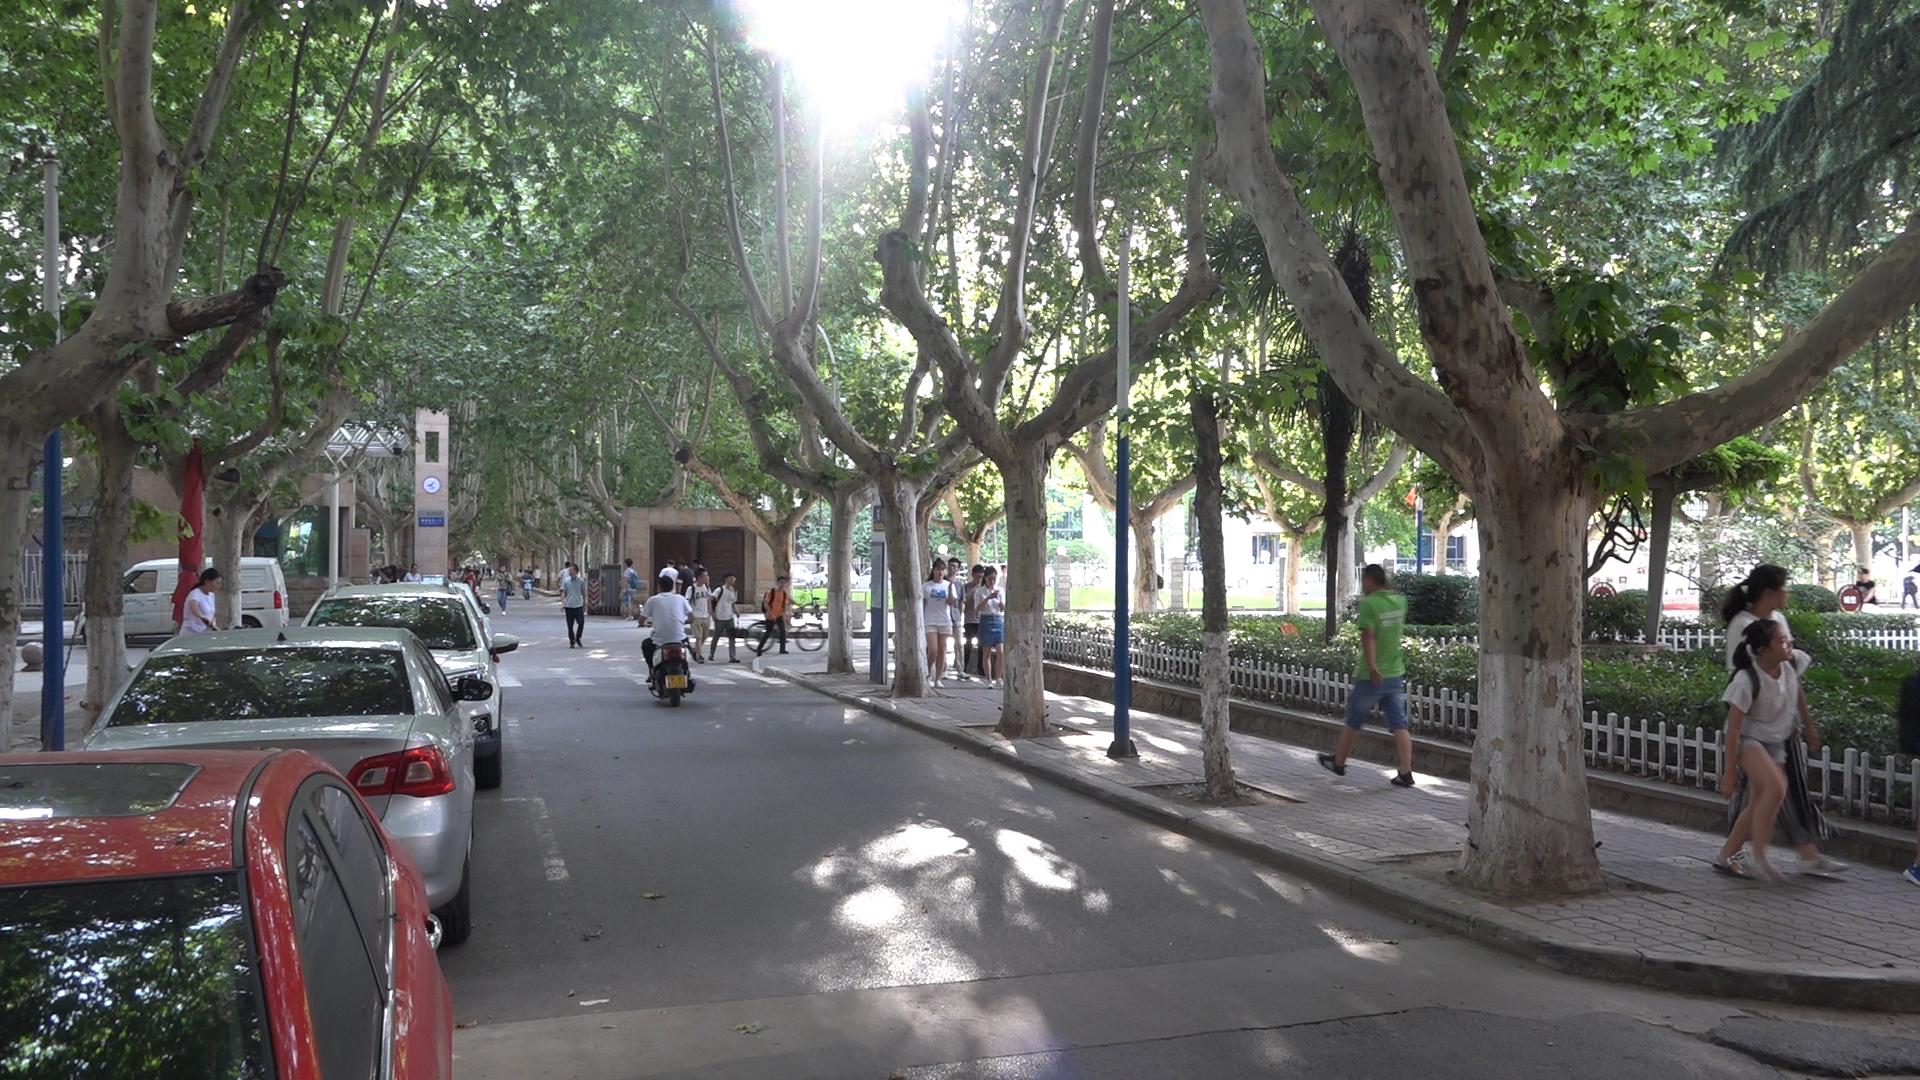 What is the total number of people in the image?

30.